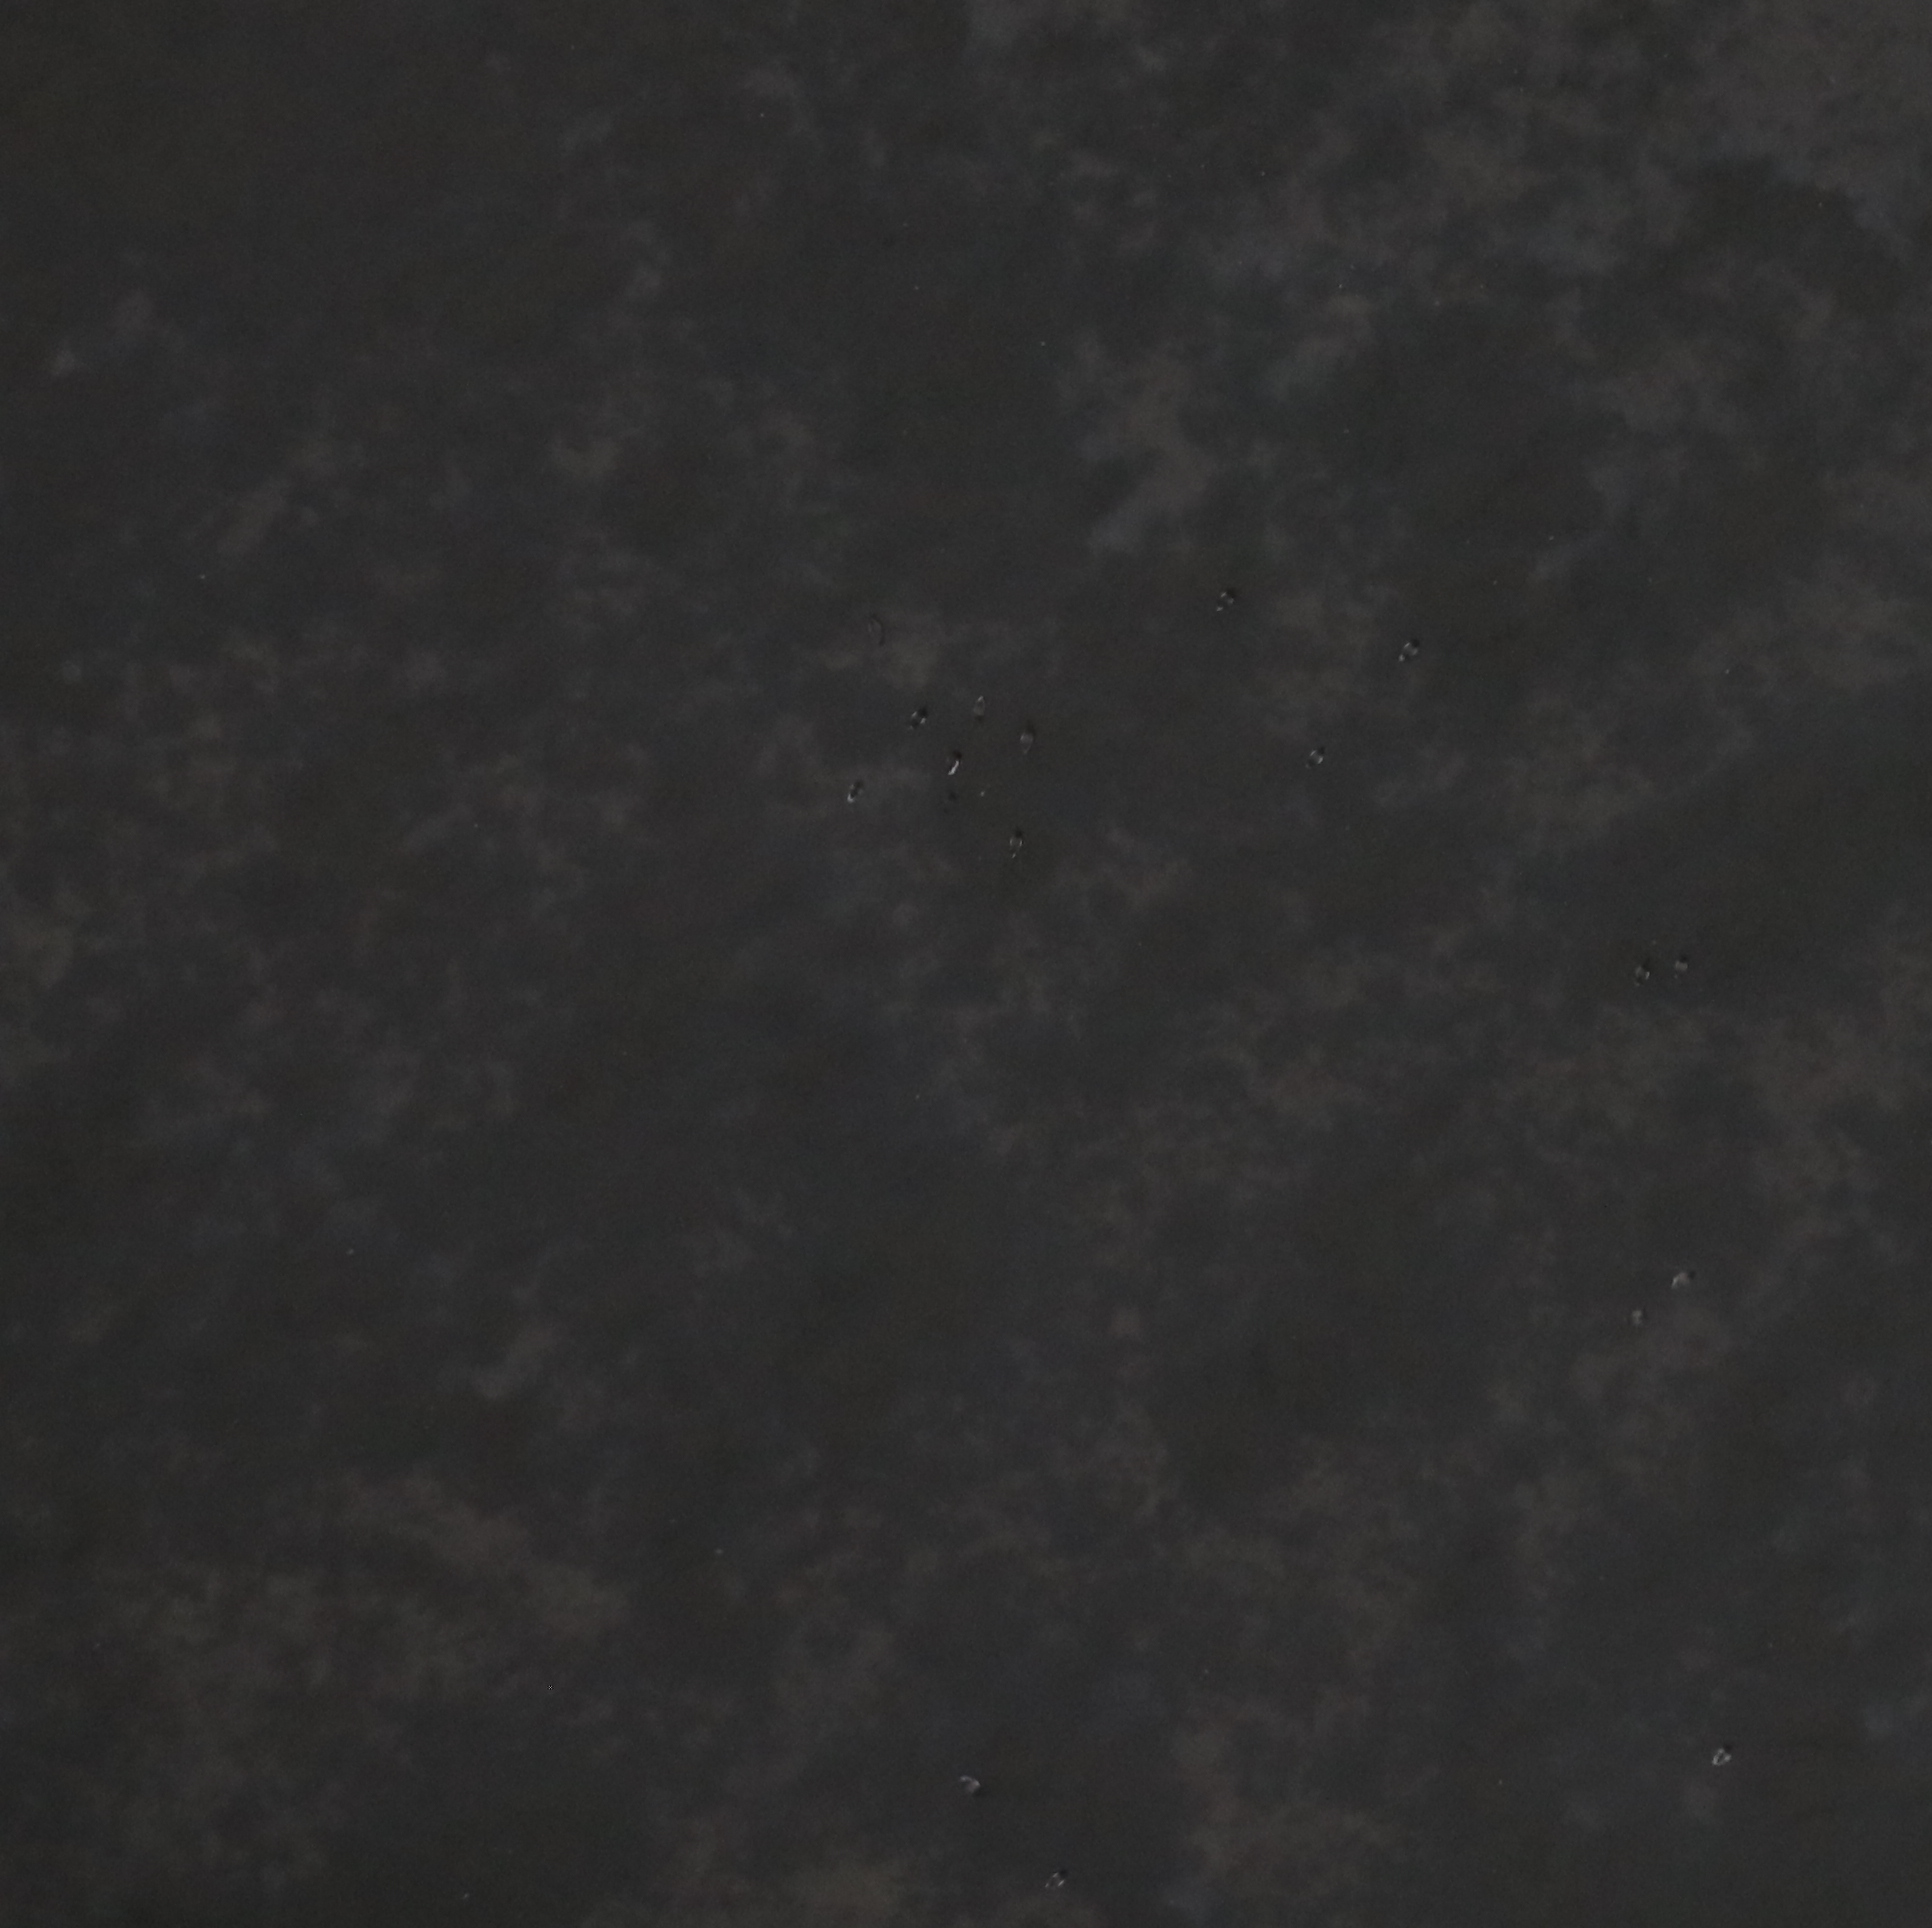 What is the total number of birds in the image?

18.